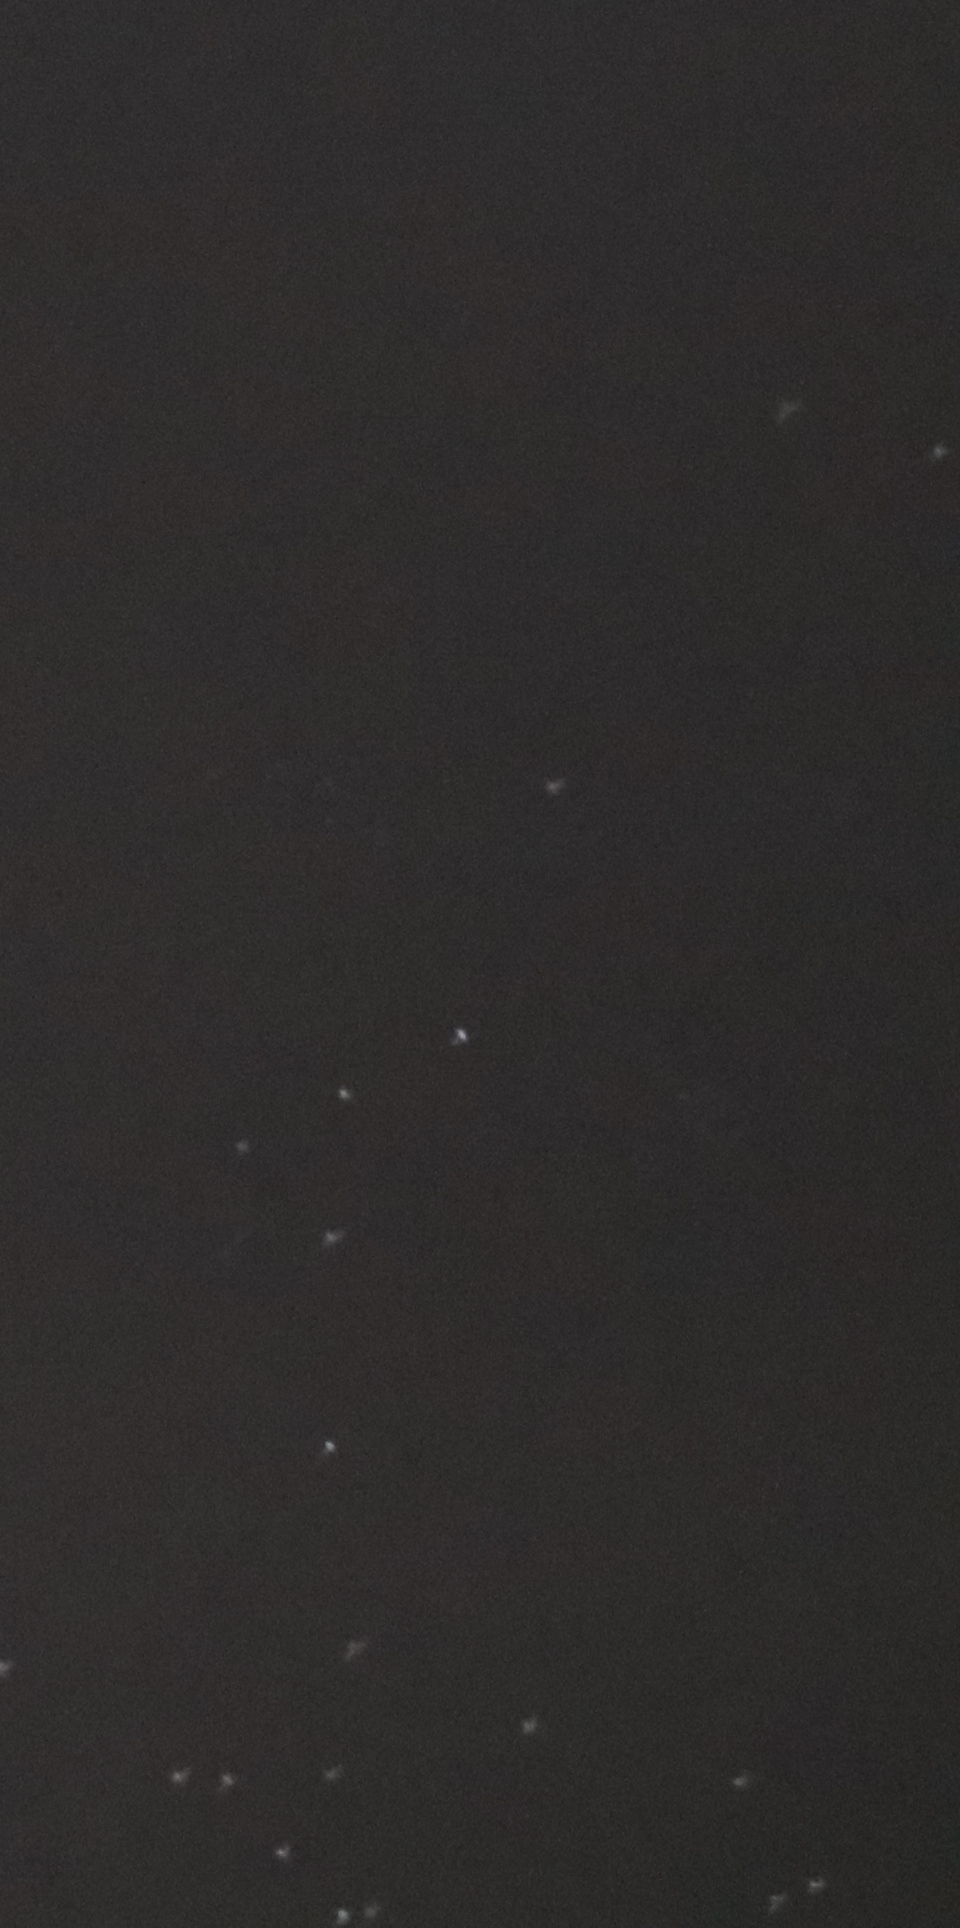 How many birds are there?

19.